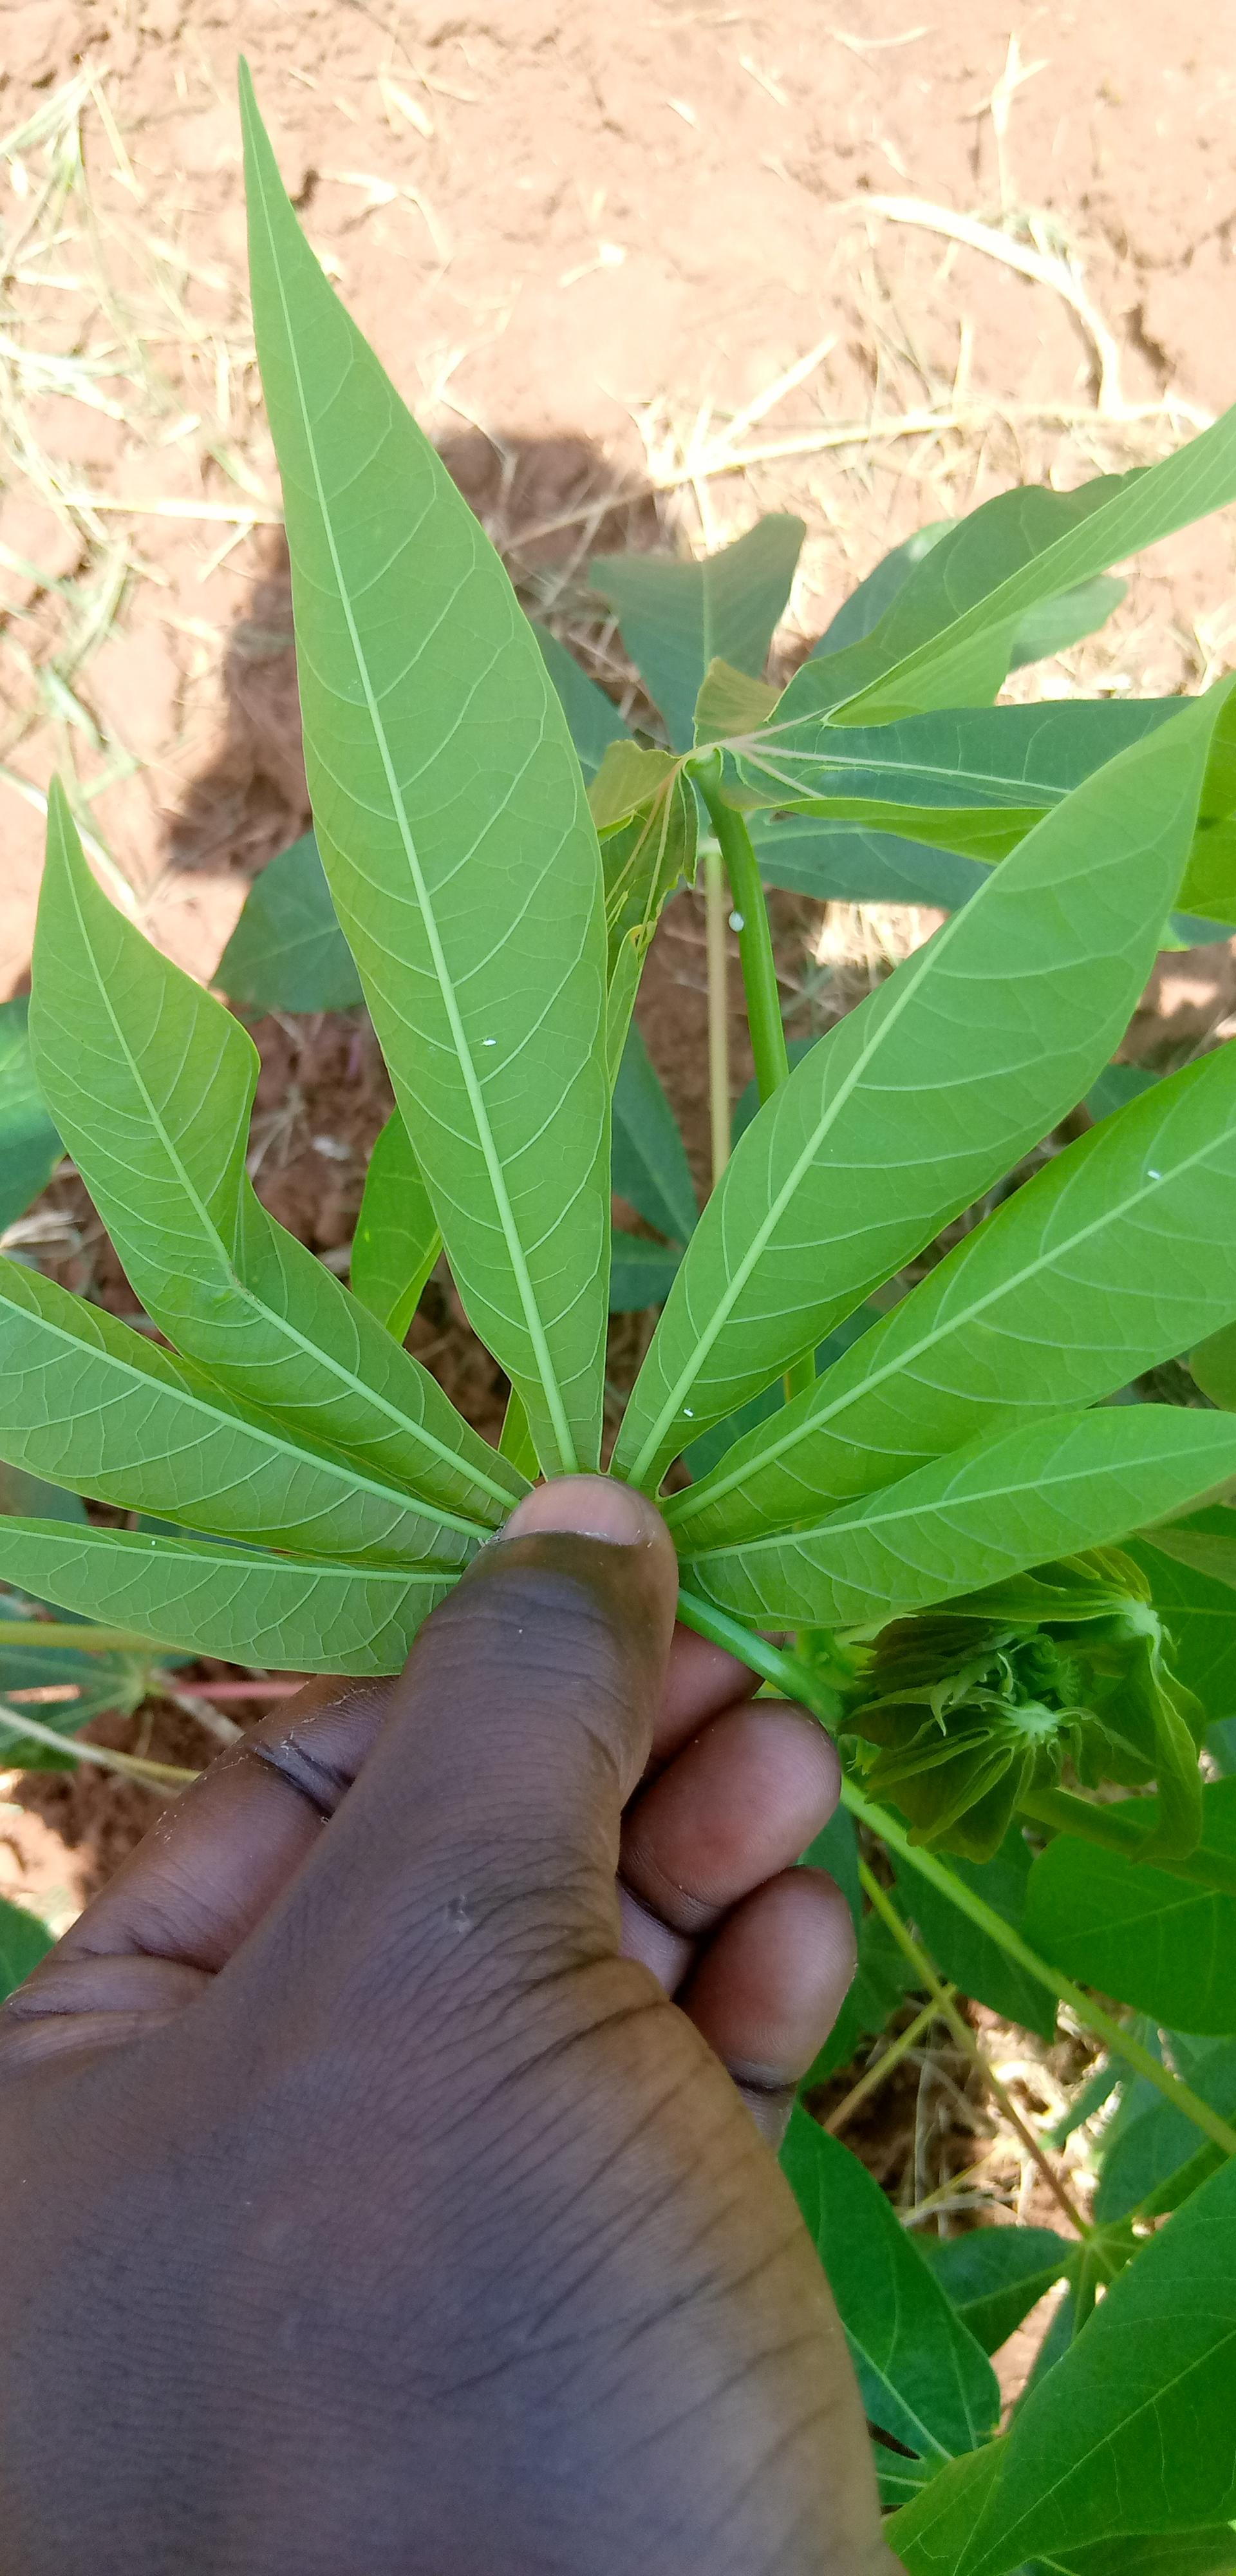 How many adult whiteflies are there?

4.